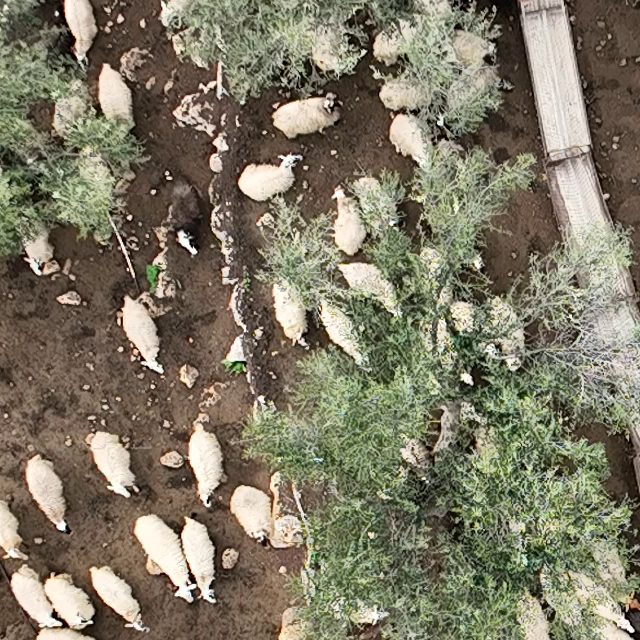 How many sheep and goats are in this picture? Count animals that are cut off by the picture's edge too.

42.